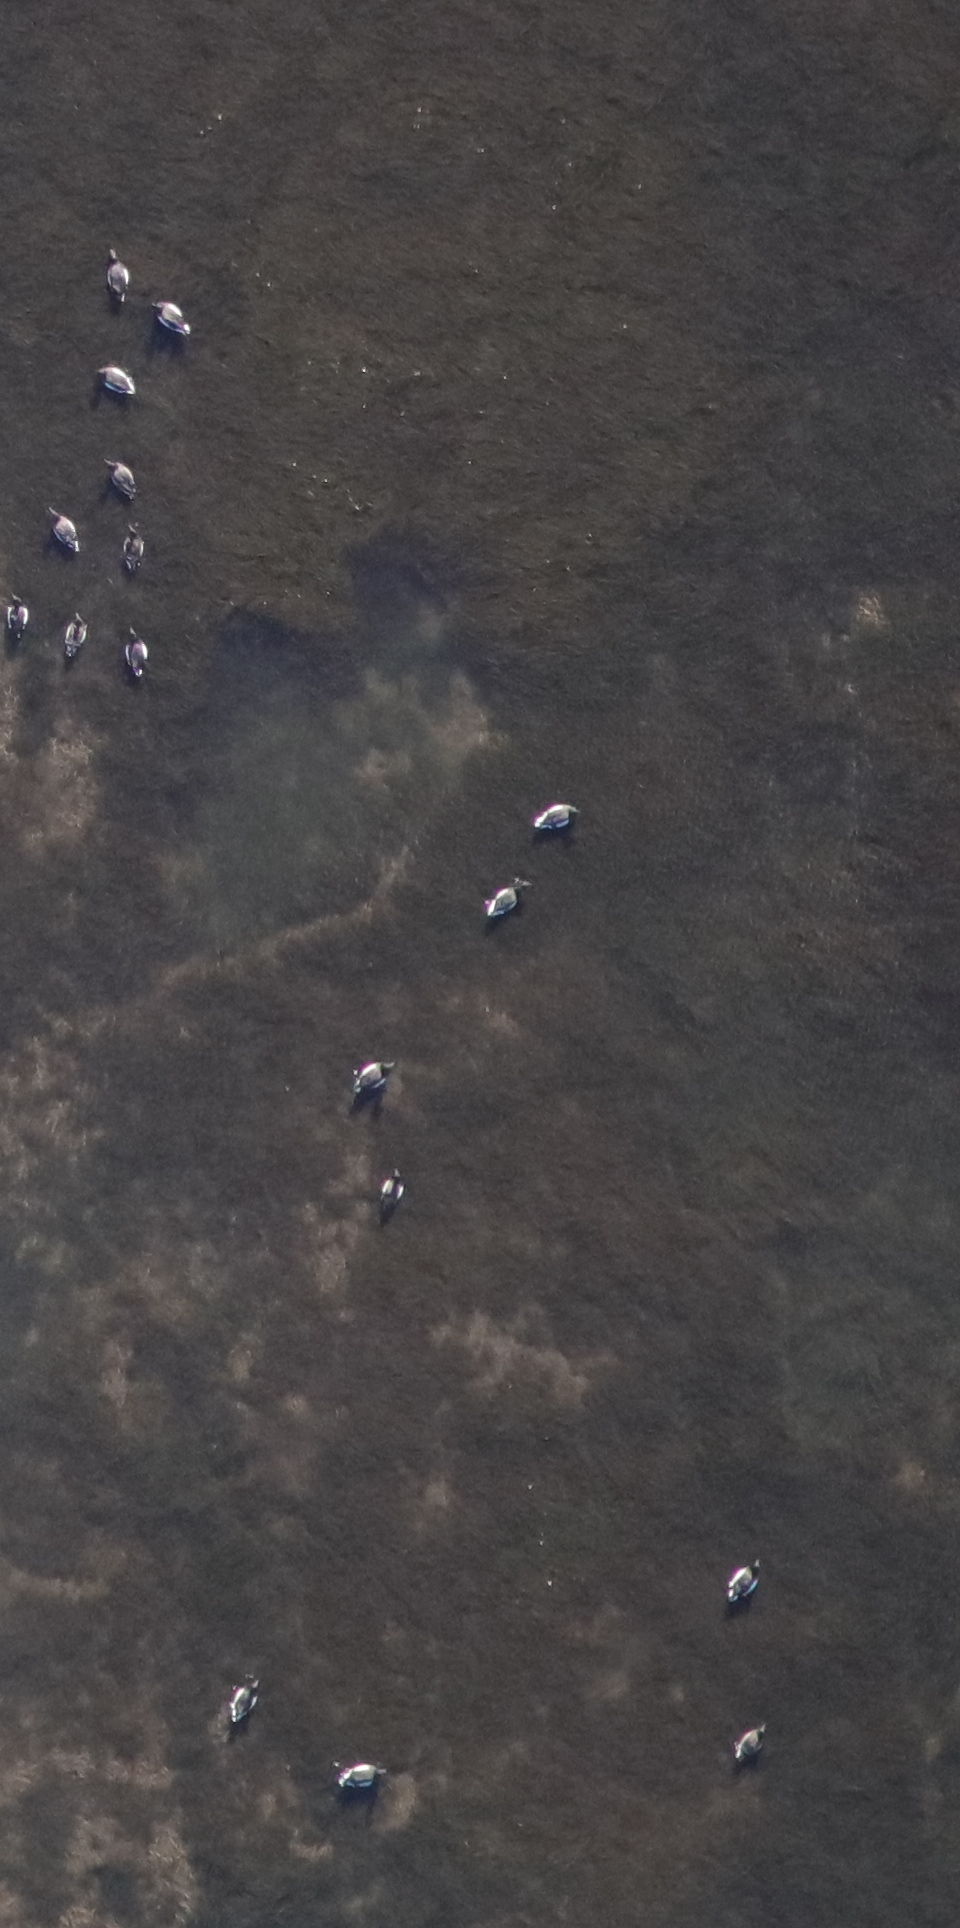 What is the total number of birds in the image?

17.